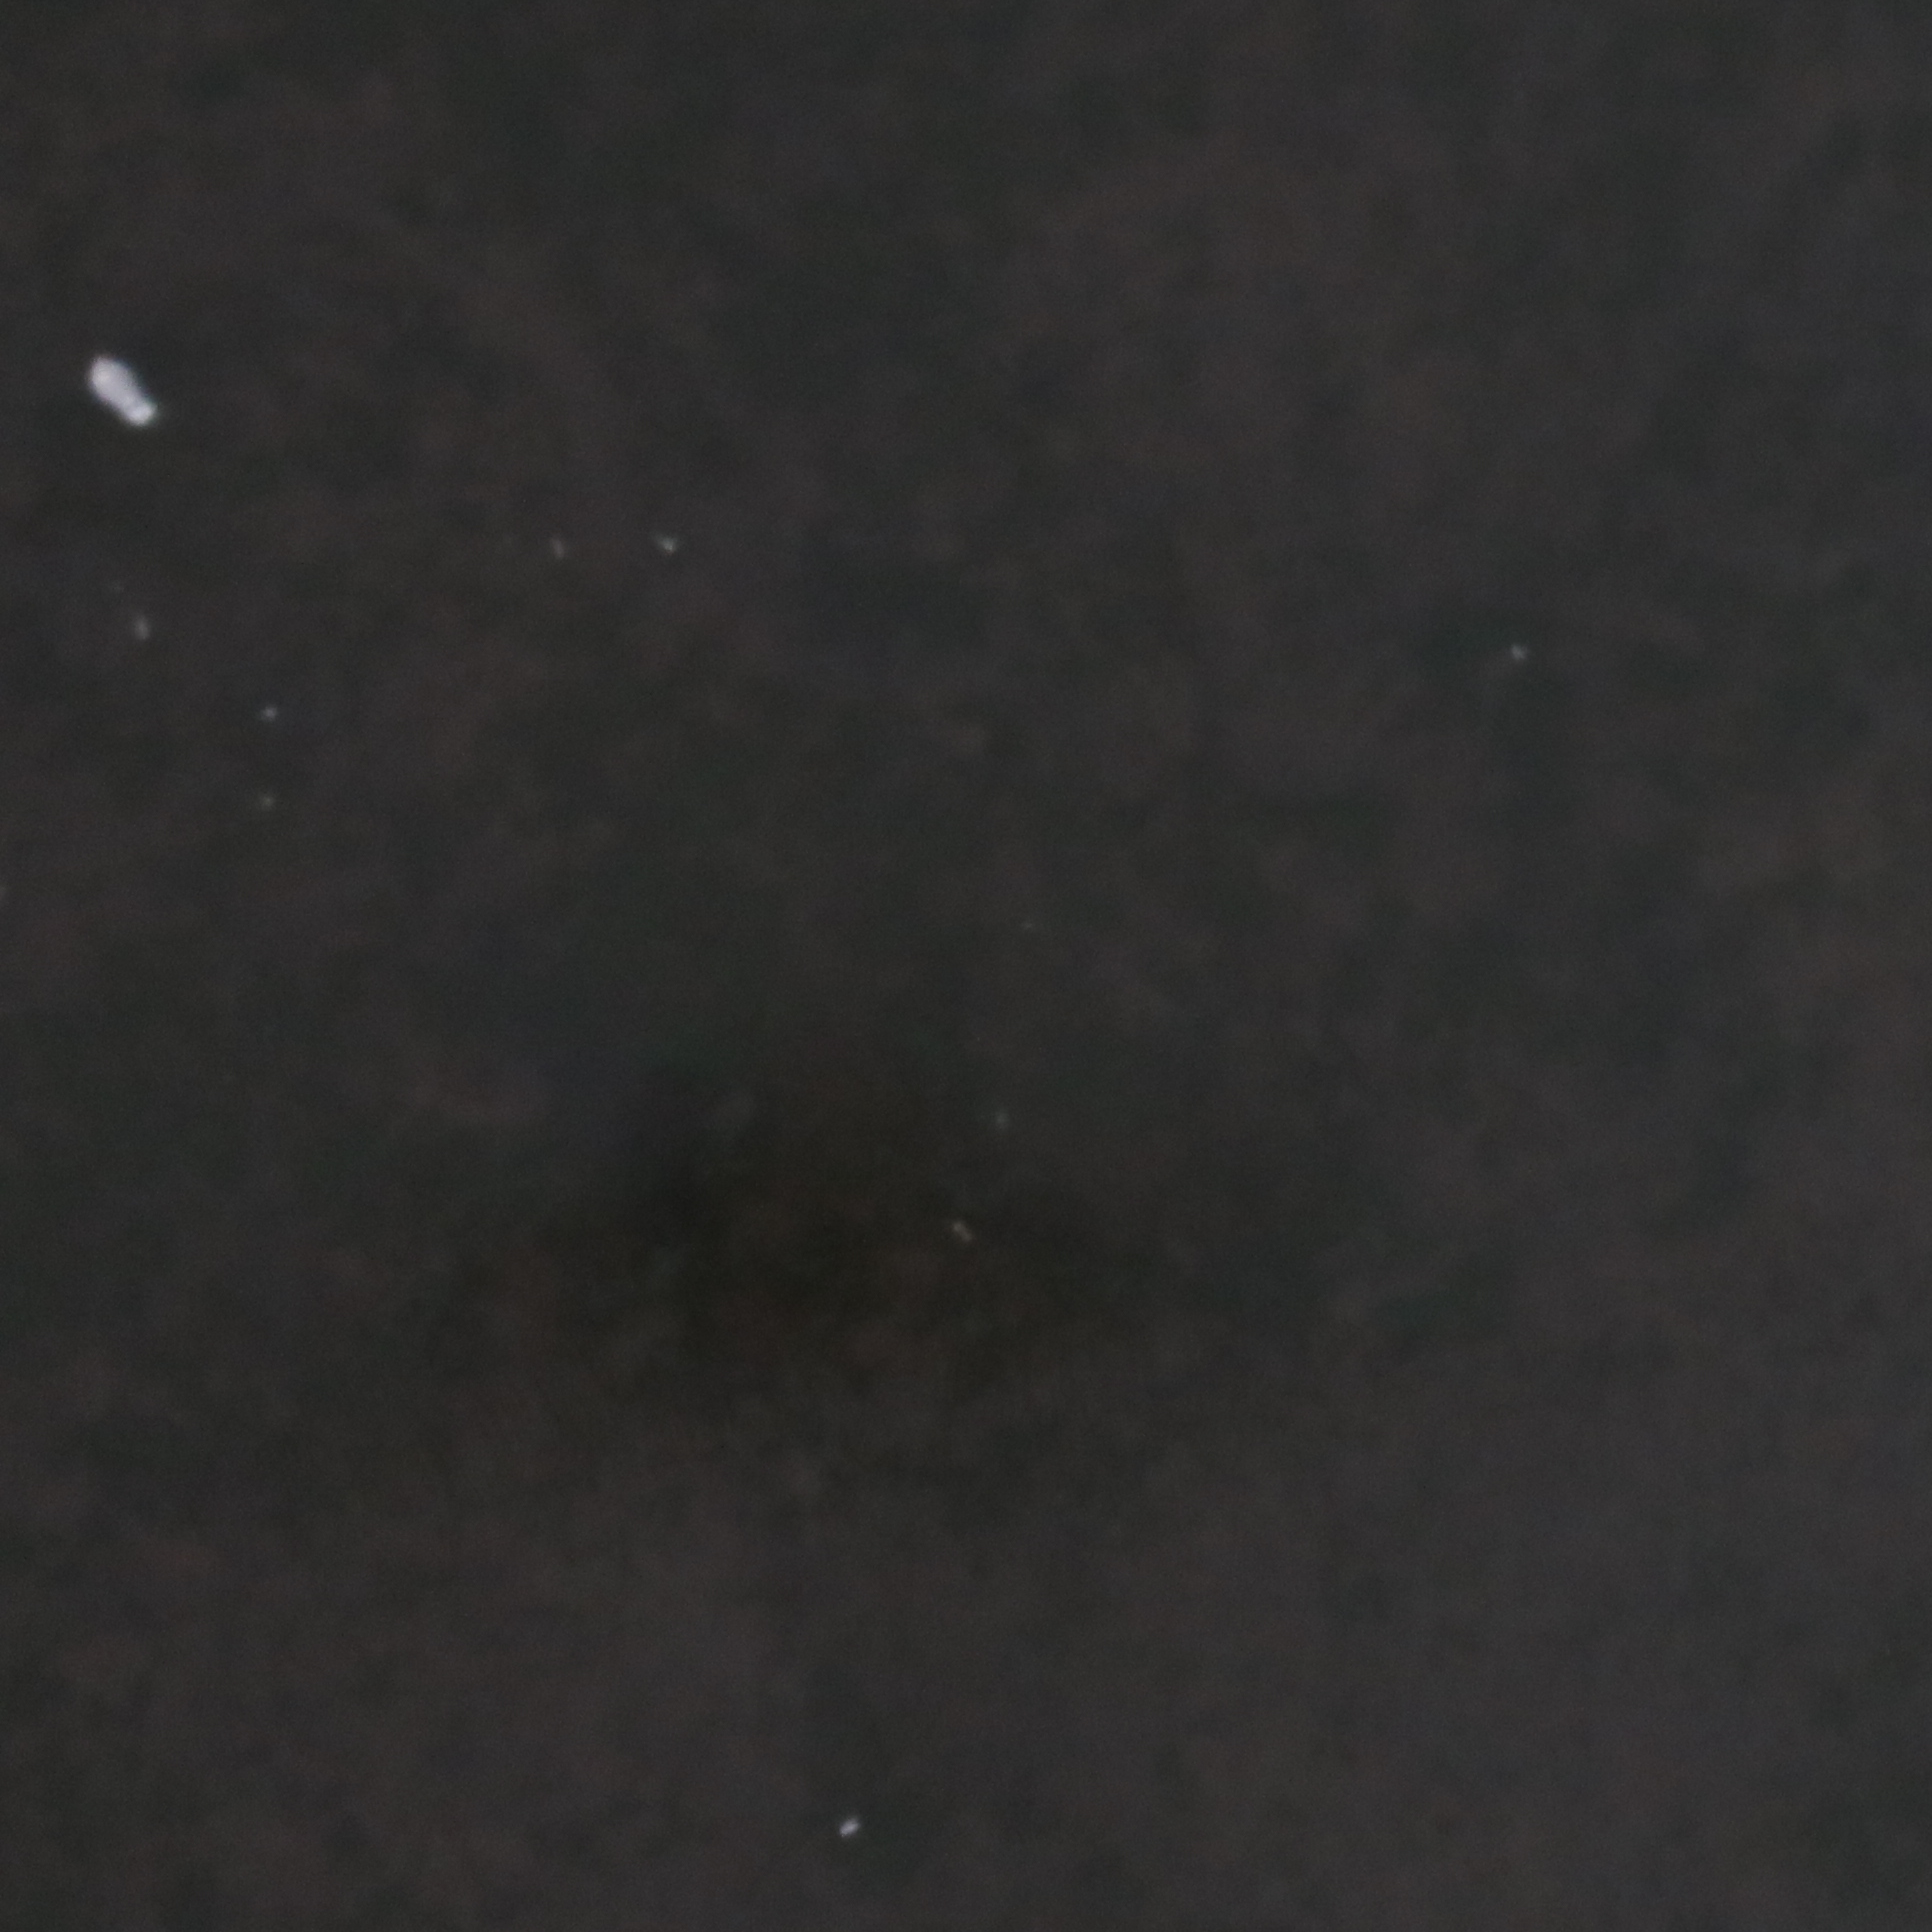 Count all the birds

1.